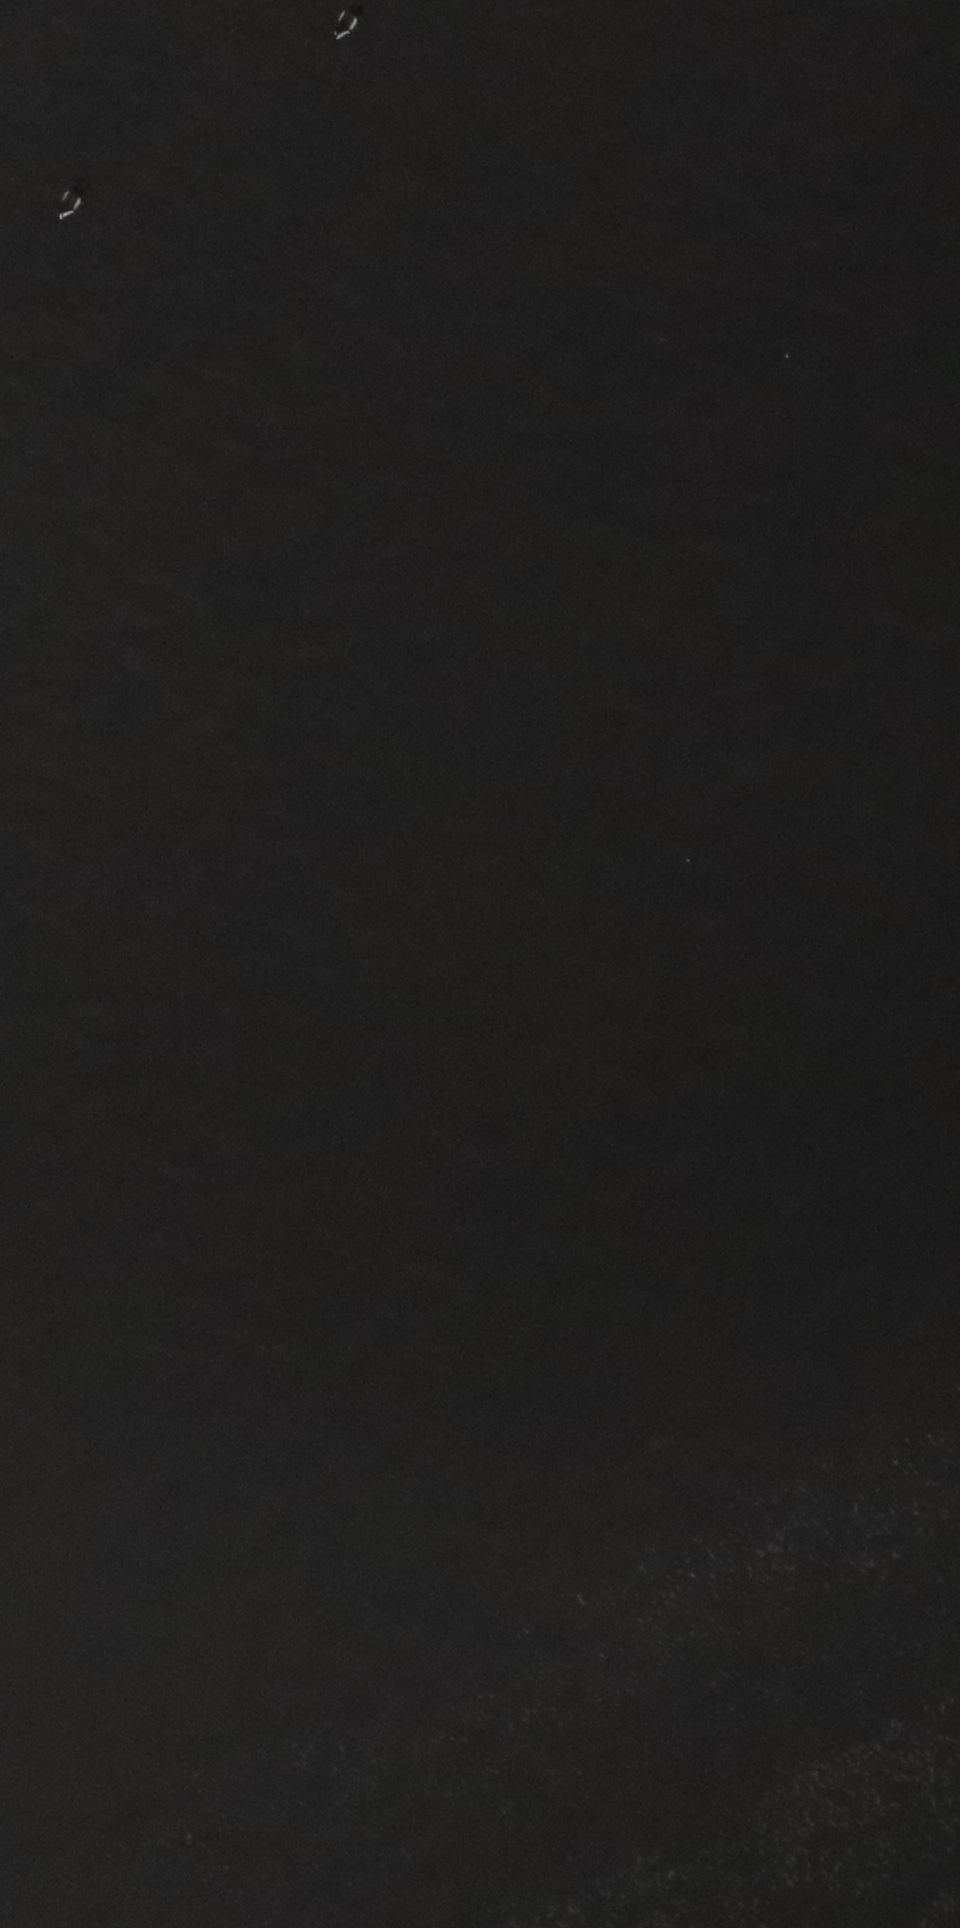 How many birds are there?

2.